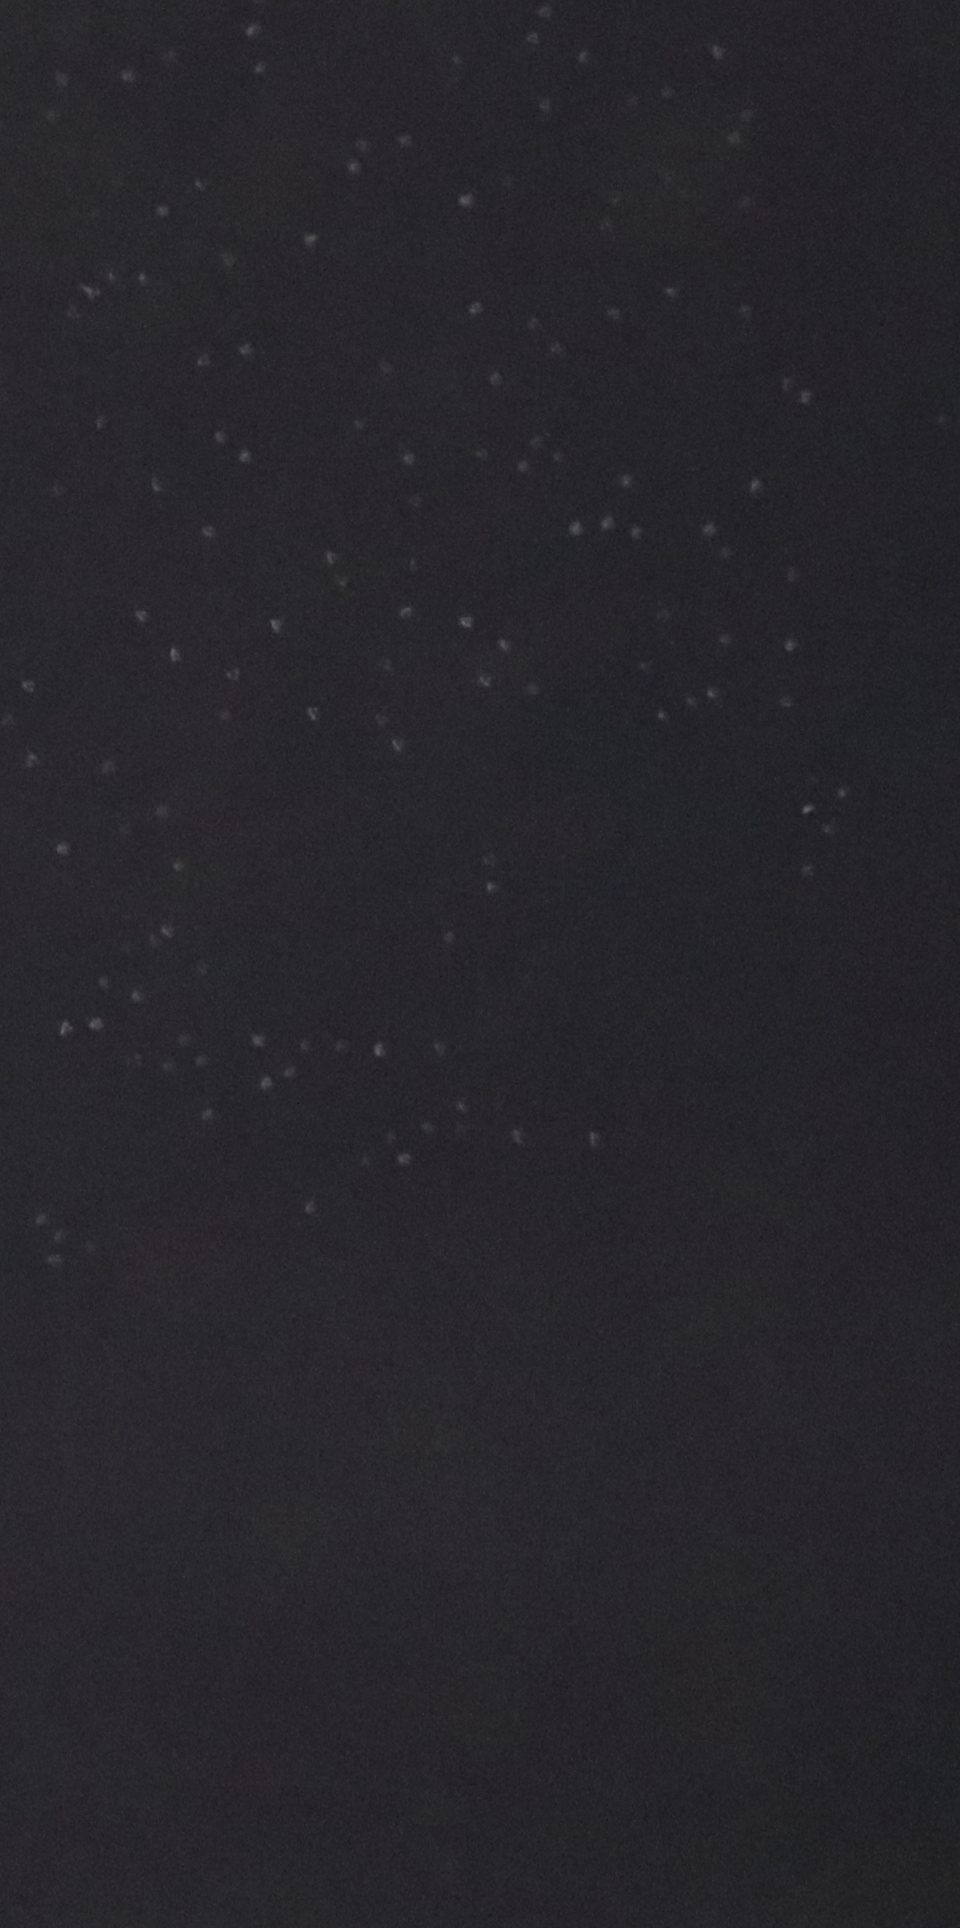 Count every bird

137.